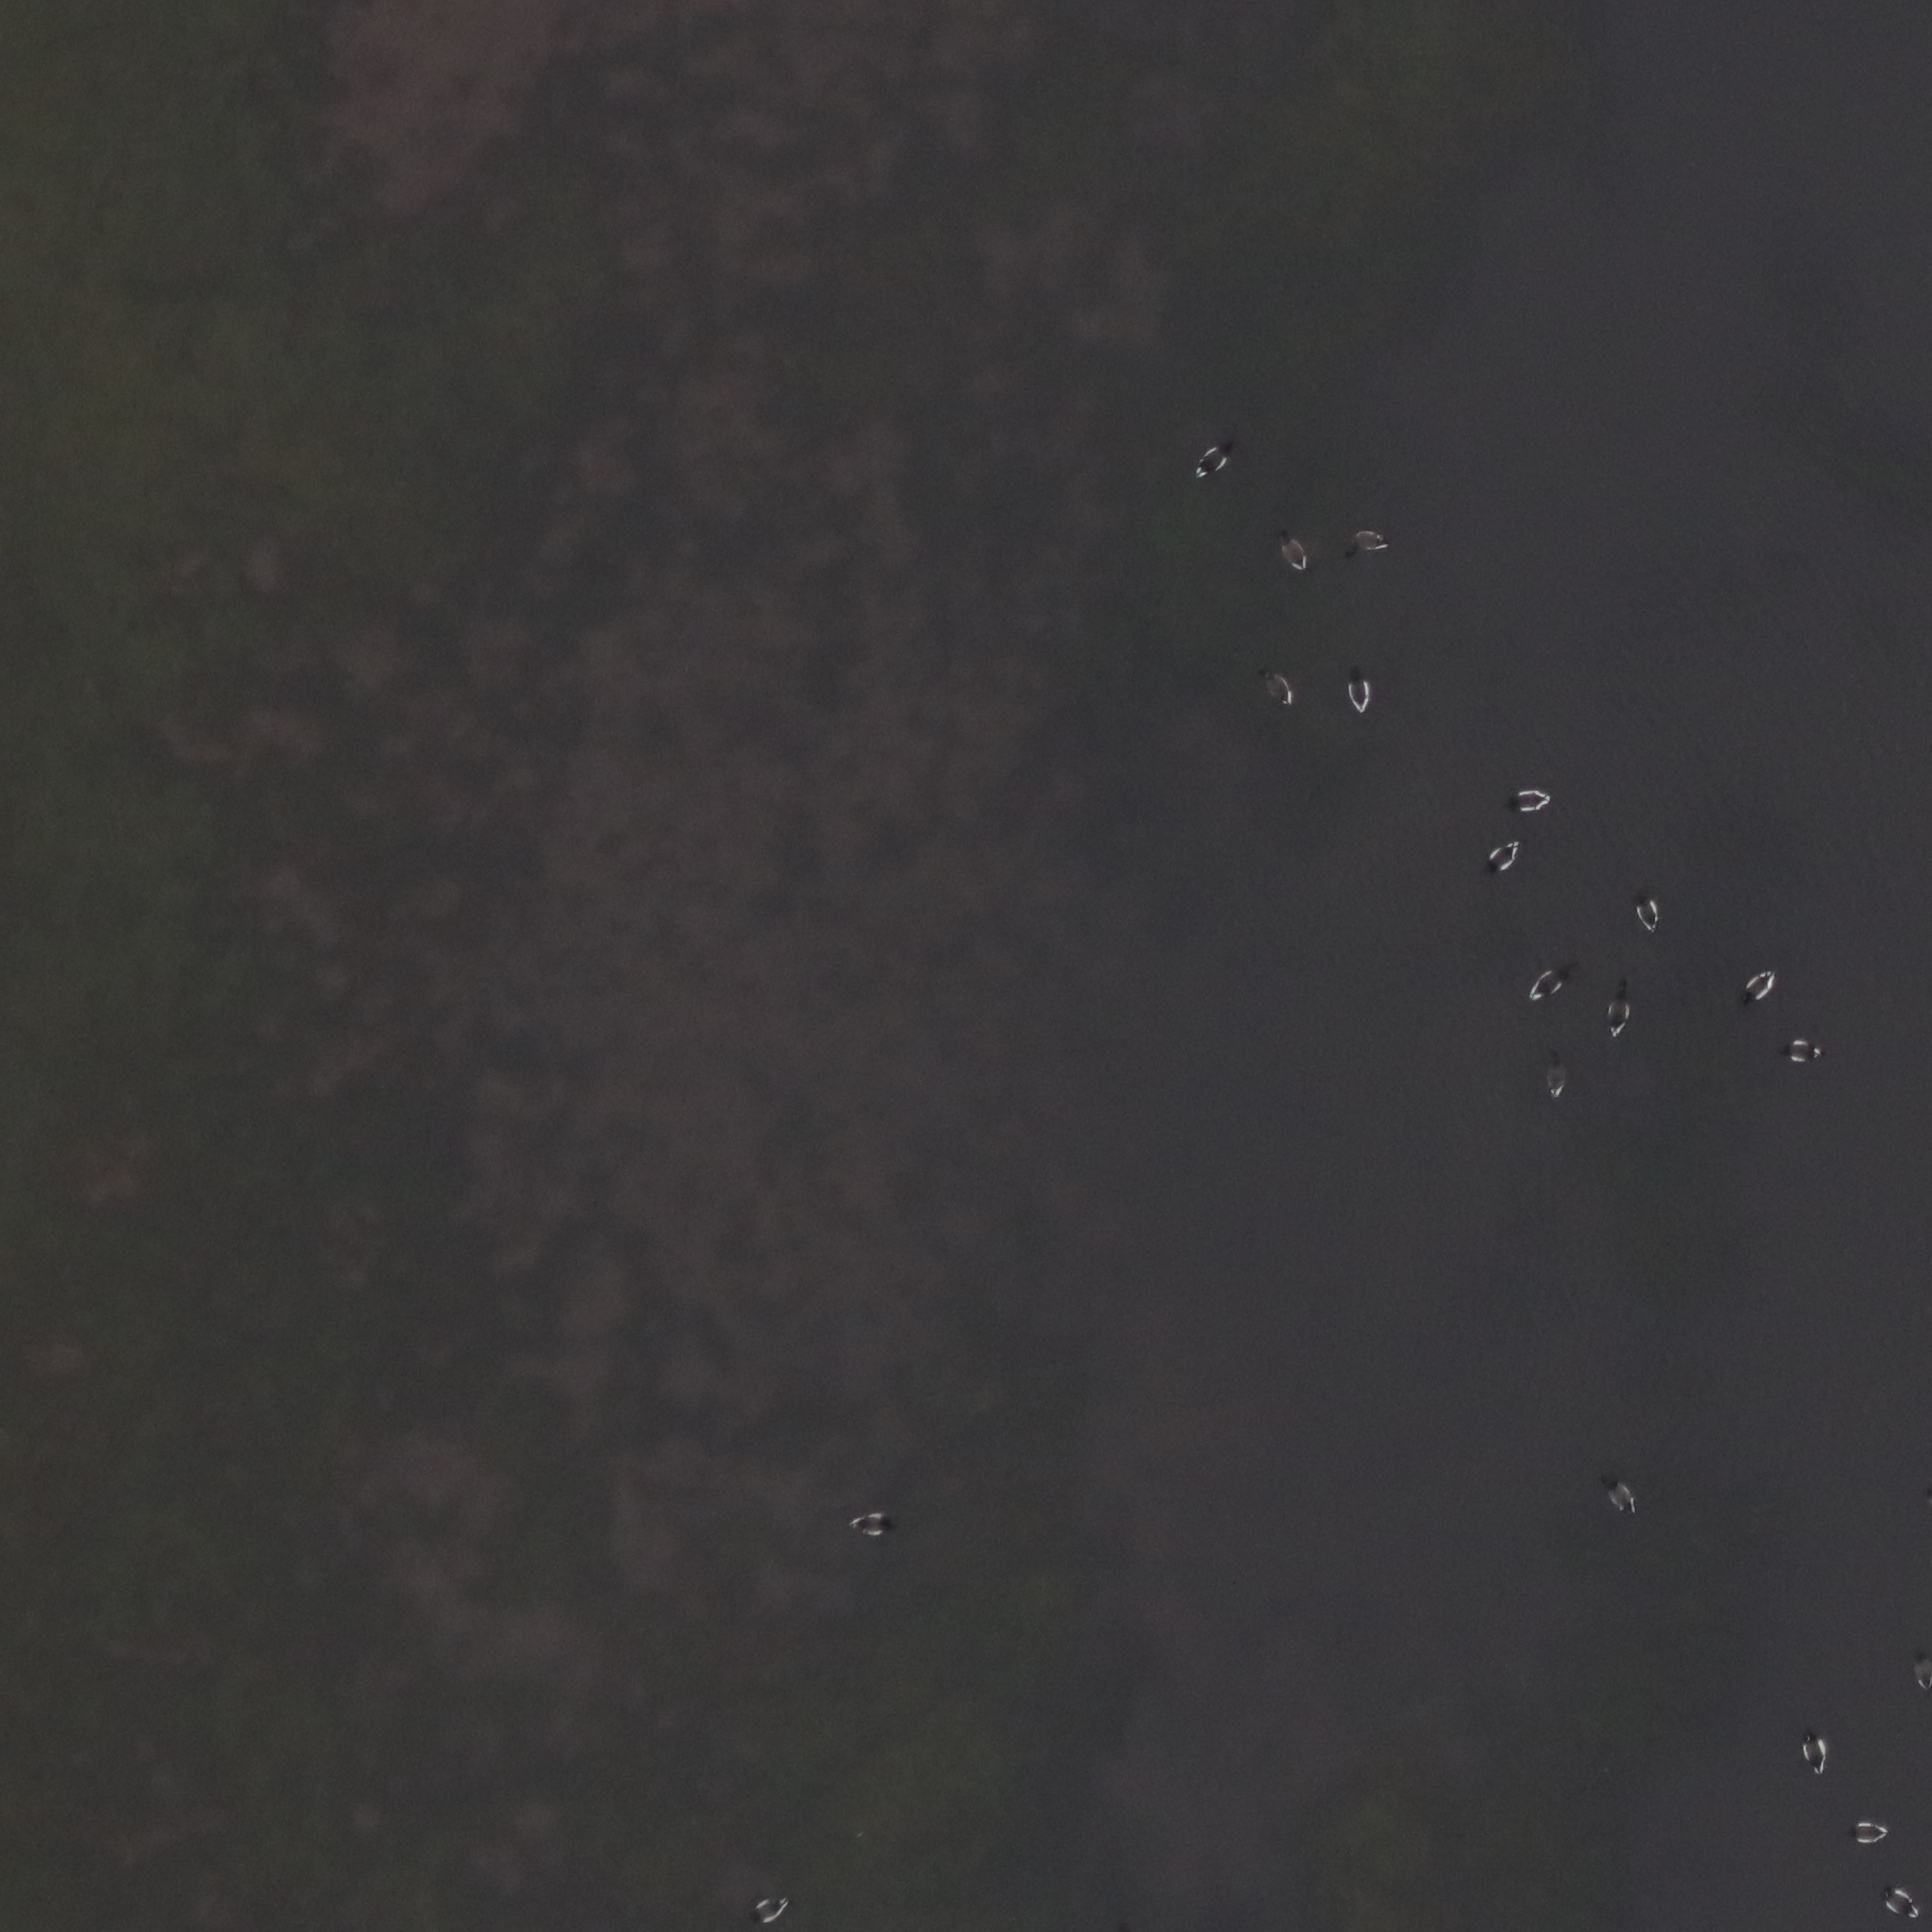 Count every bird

20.